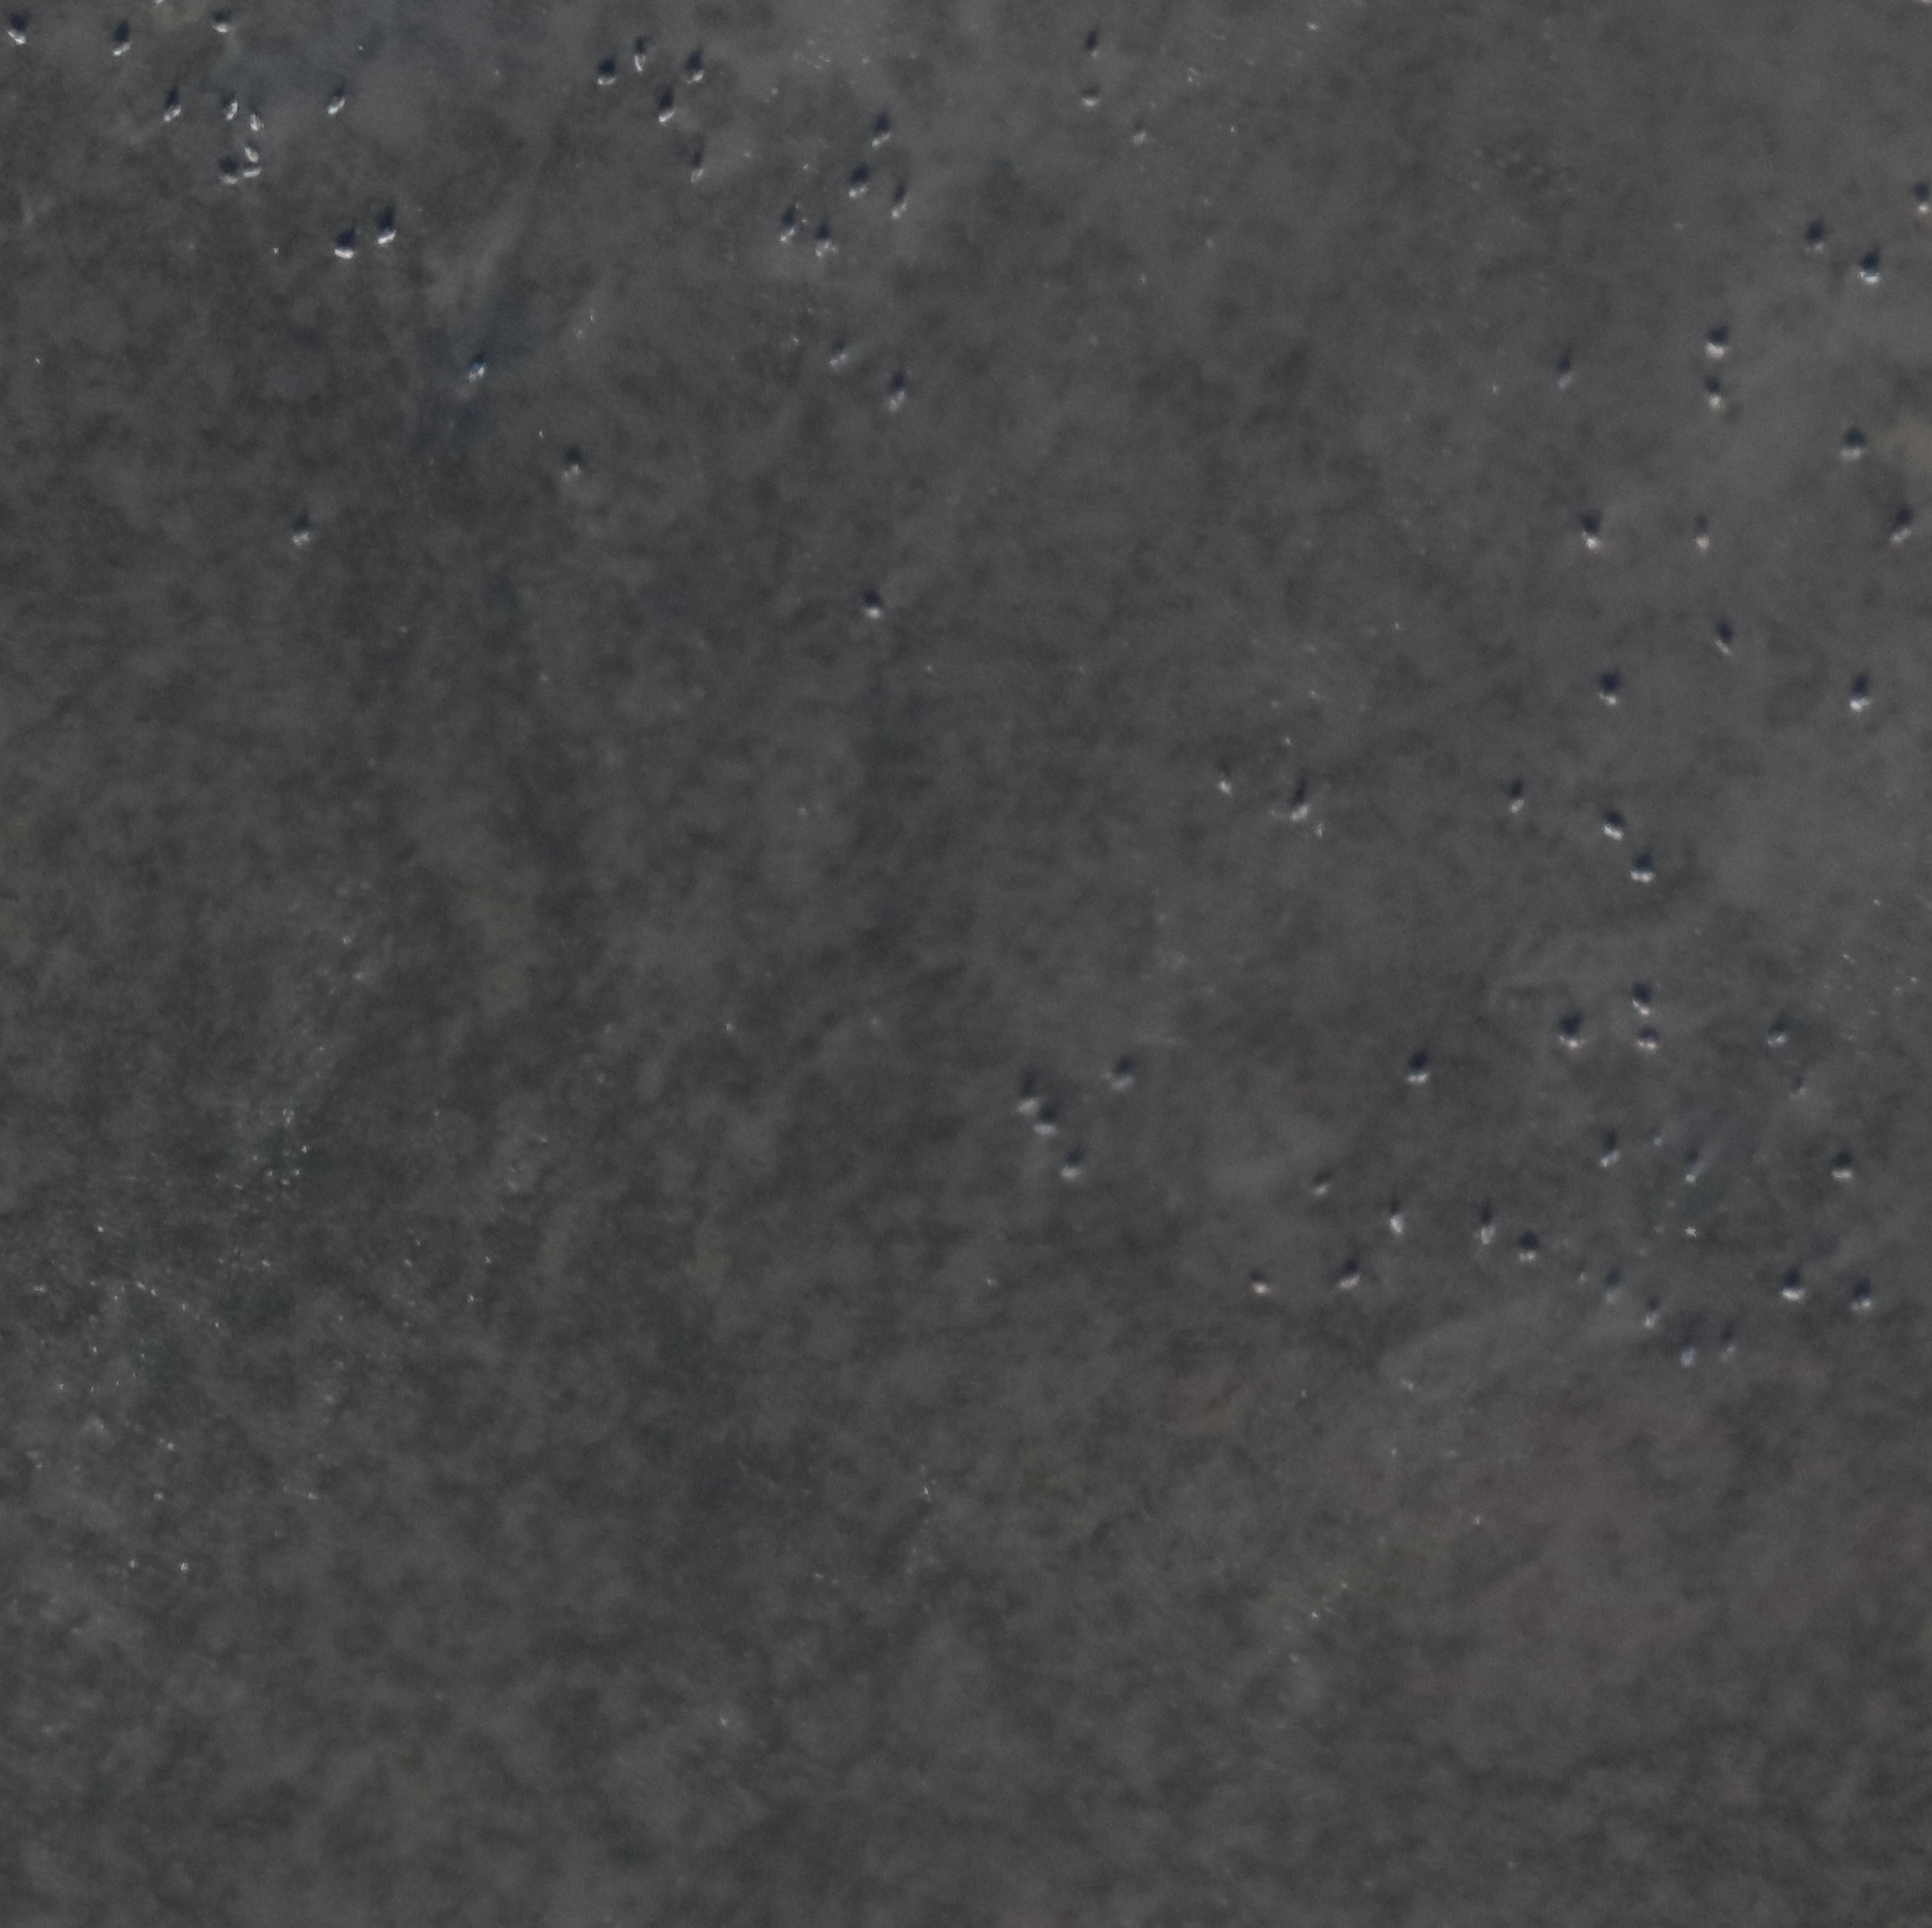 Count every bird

73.